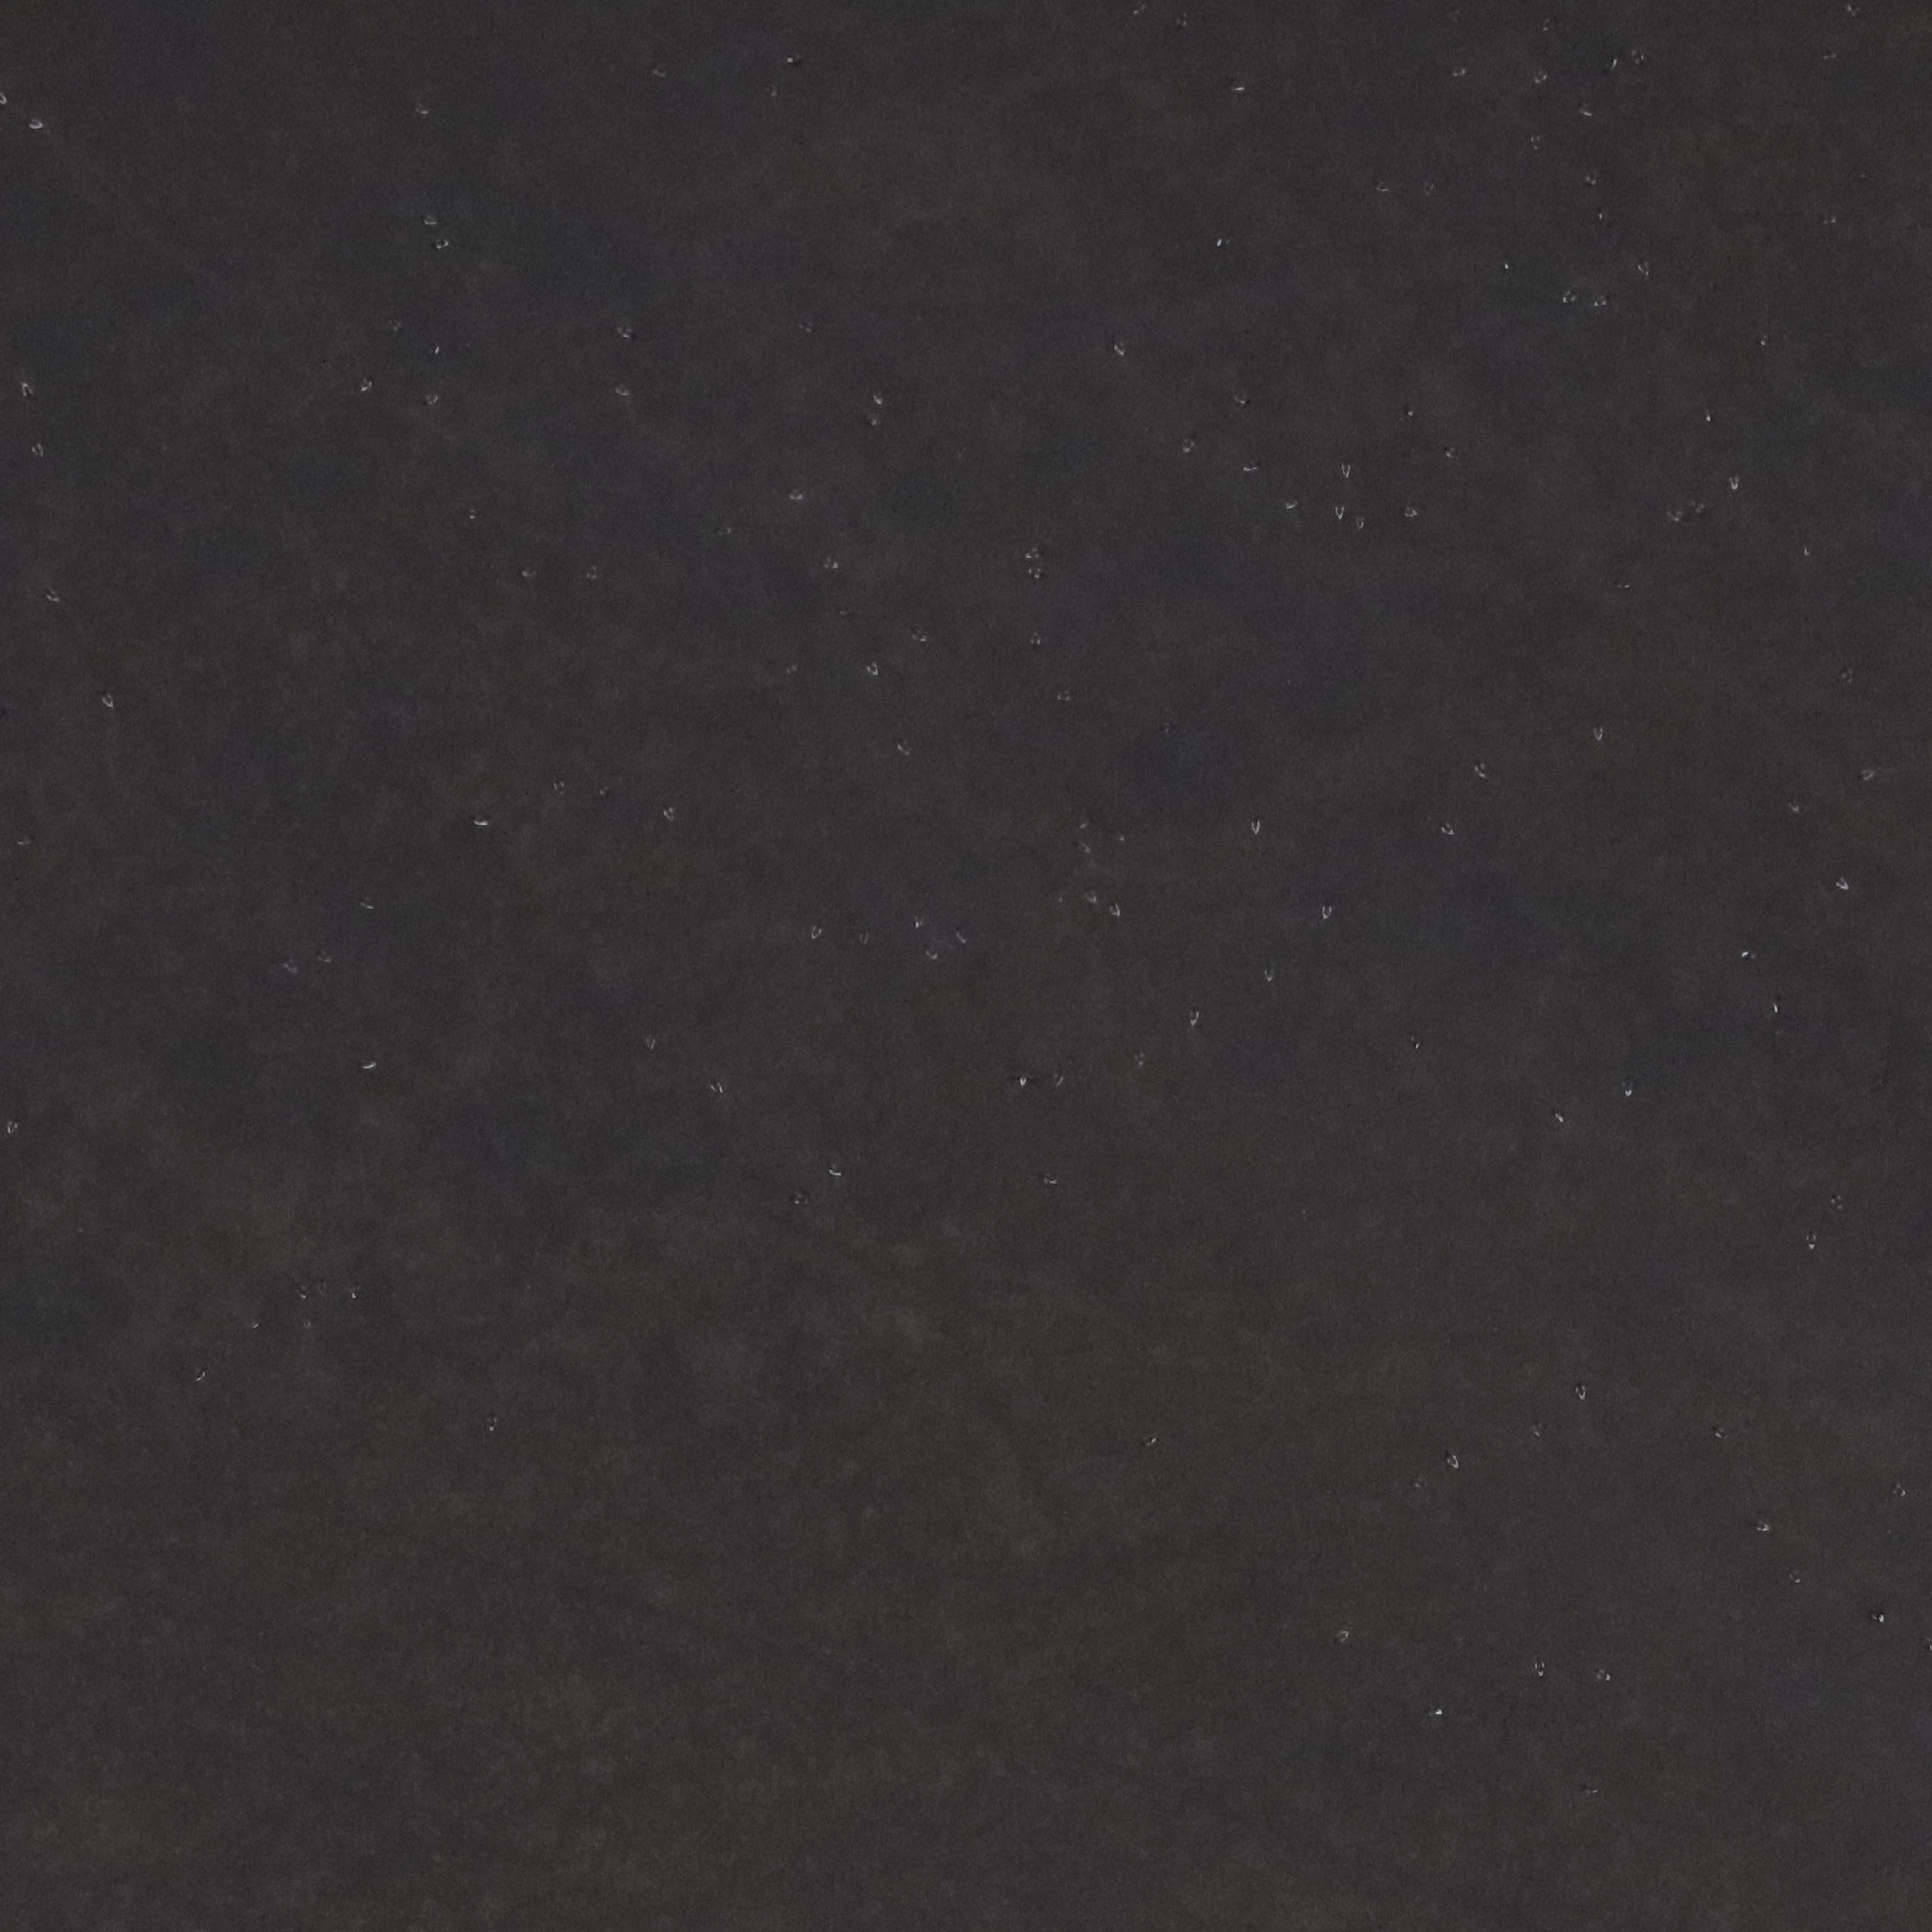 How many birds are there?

146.